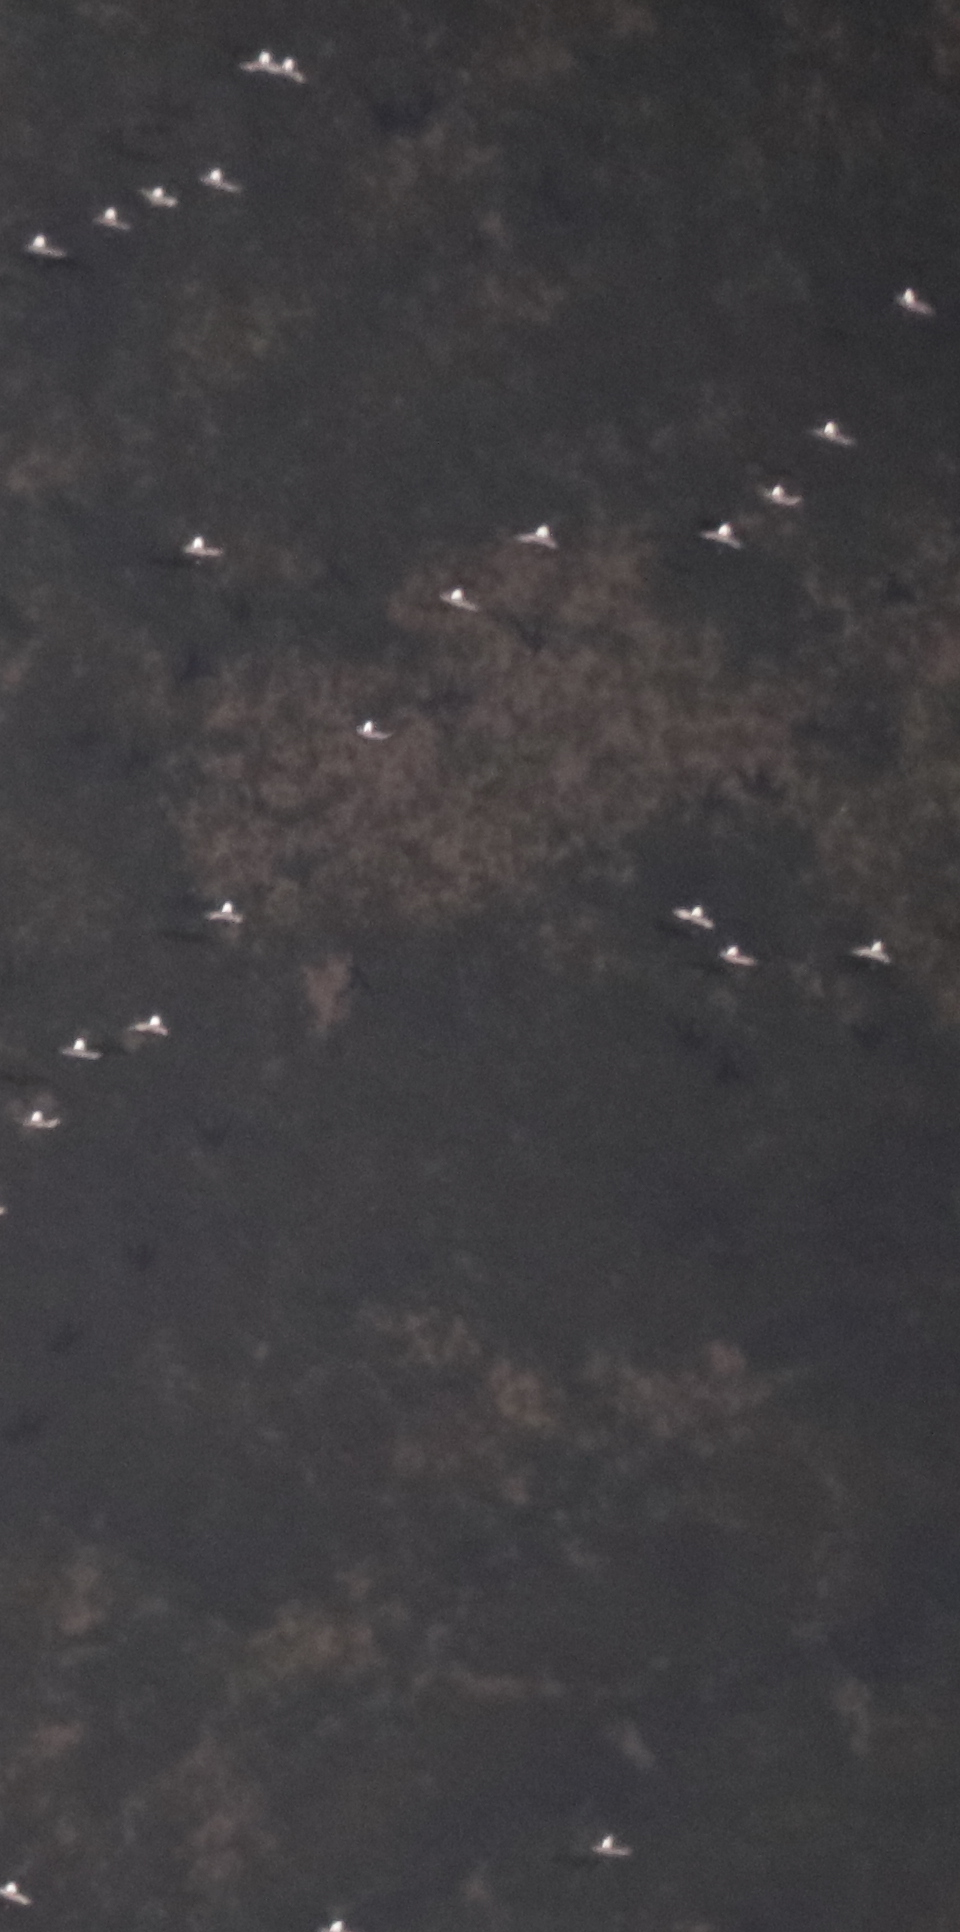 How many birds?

23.